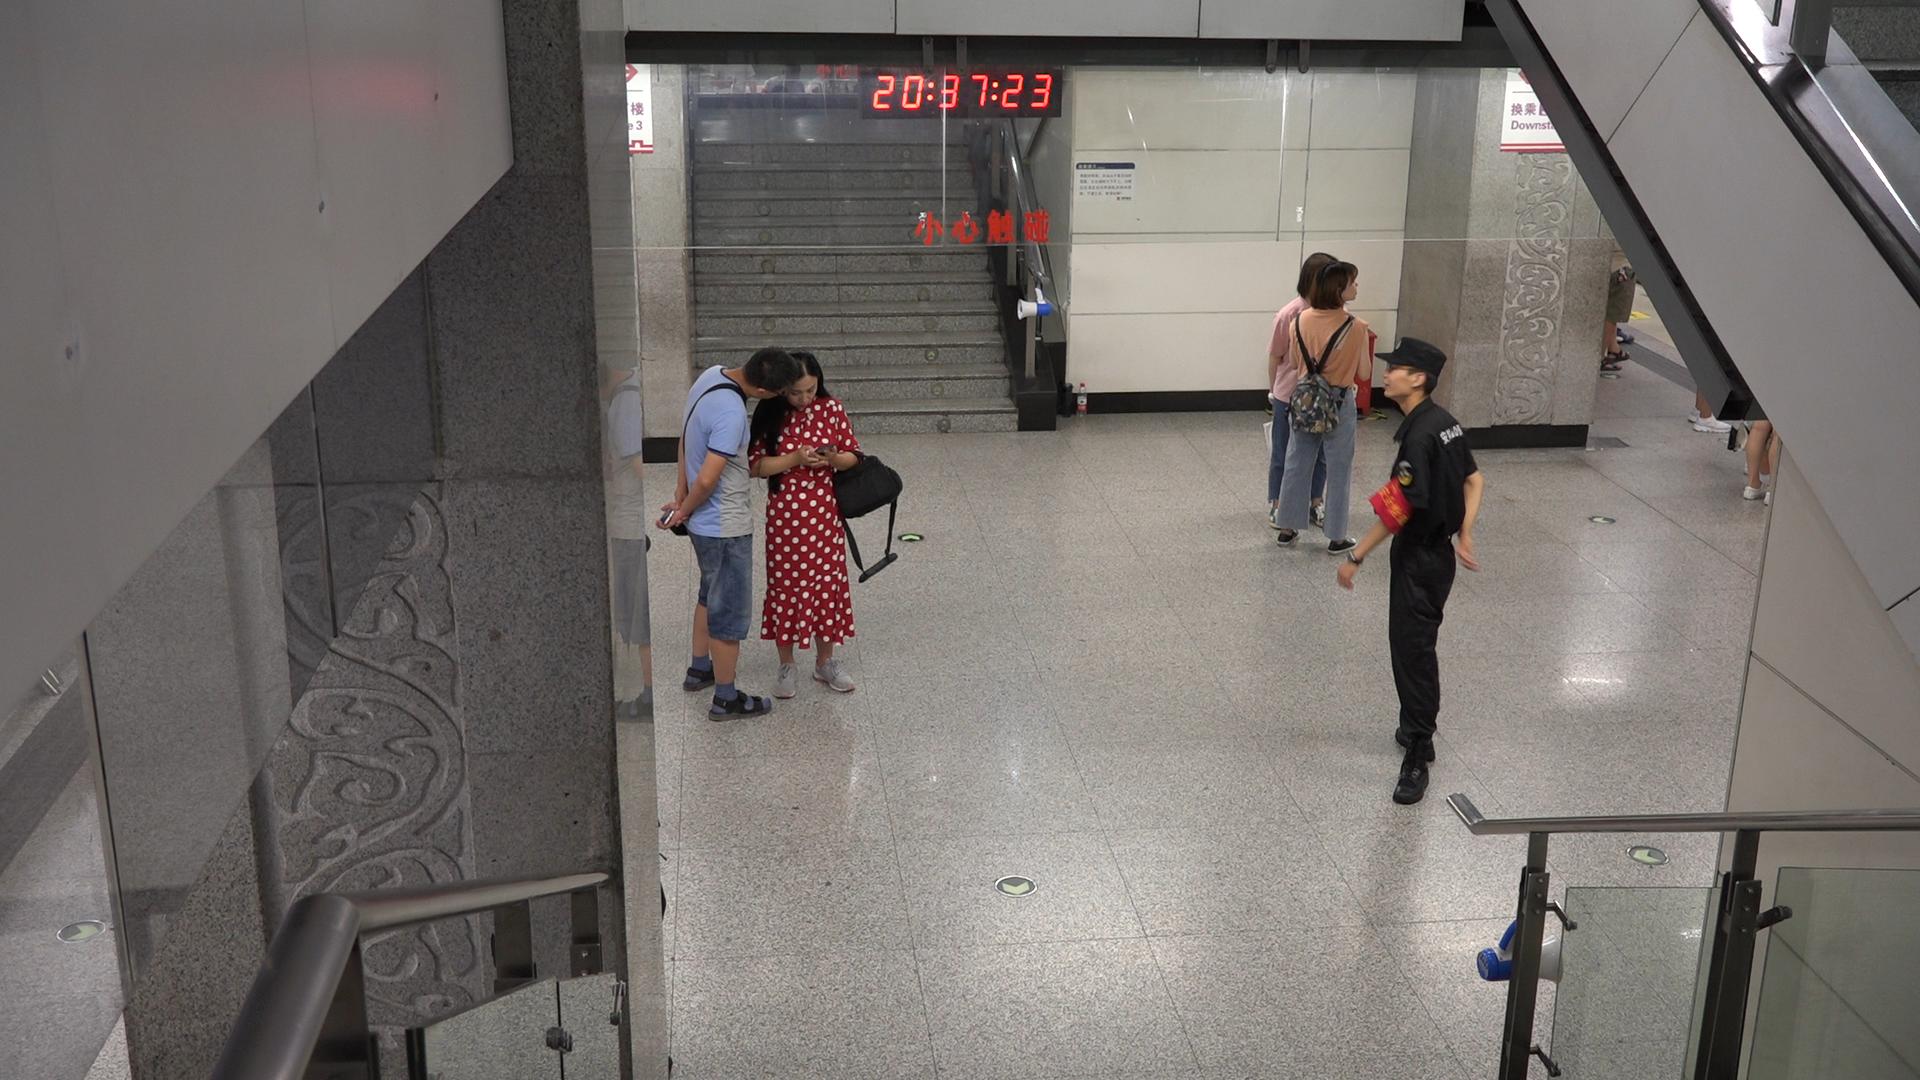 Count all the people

5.